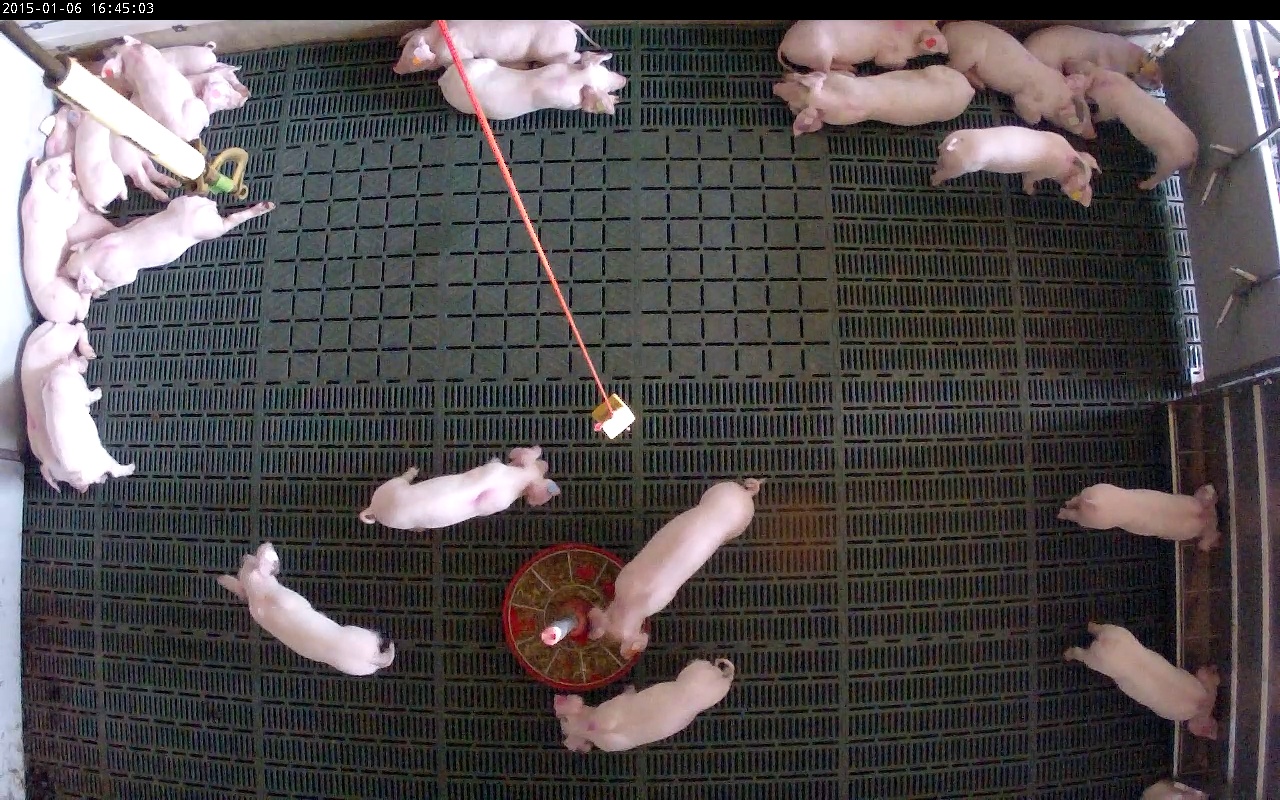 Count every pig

23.